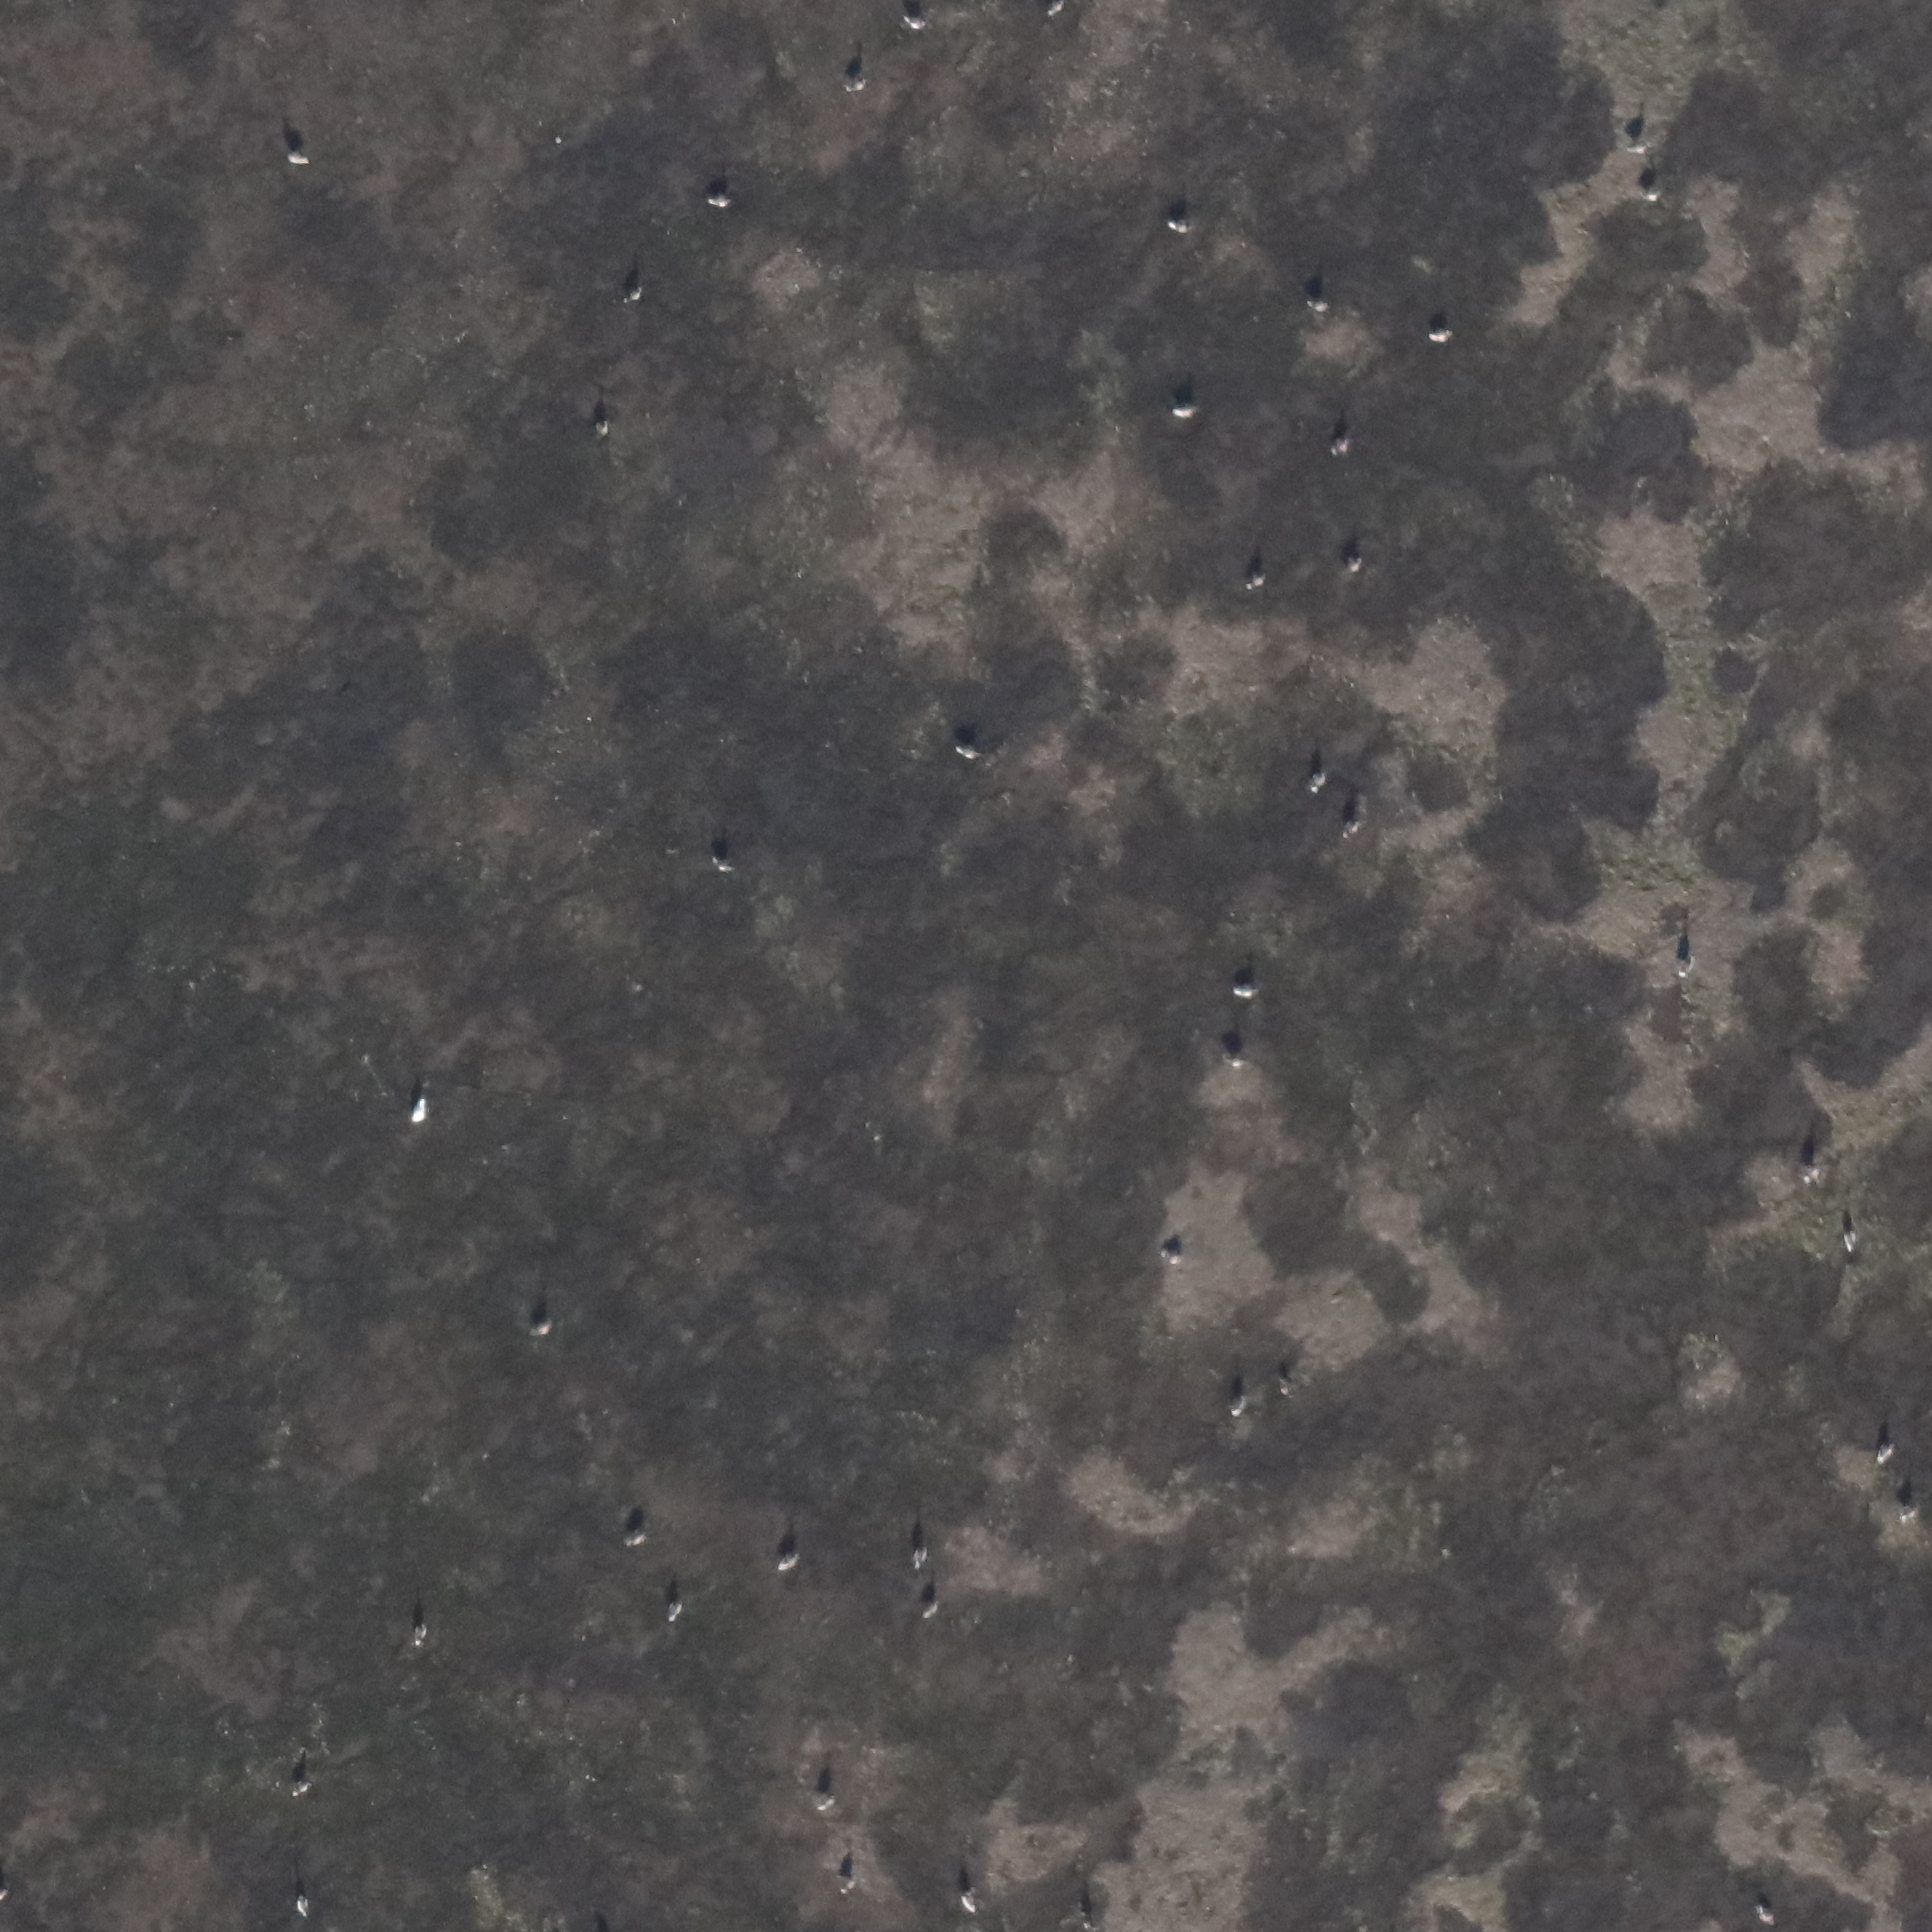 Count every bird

45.